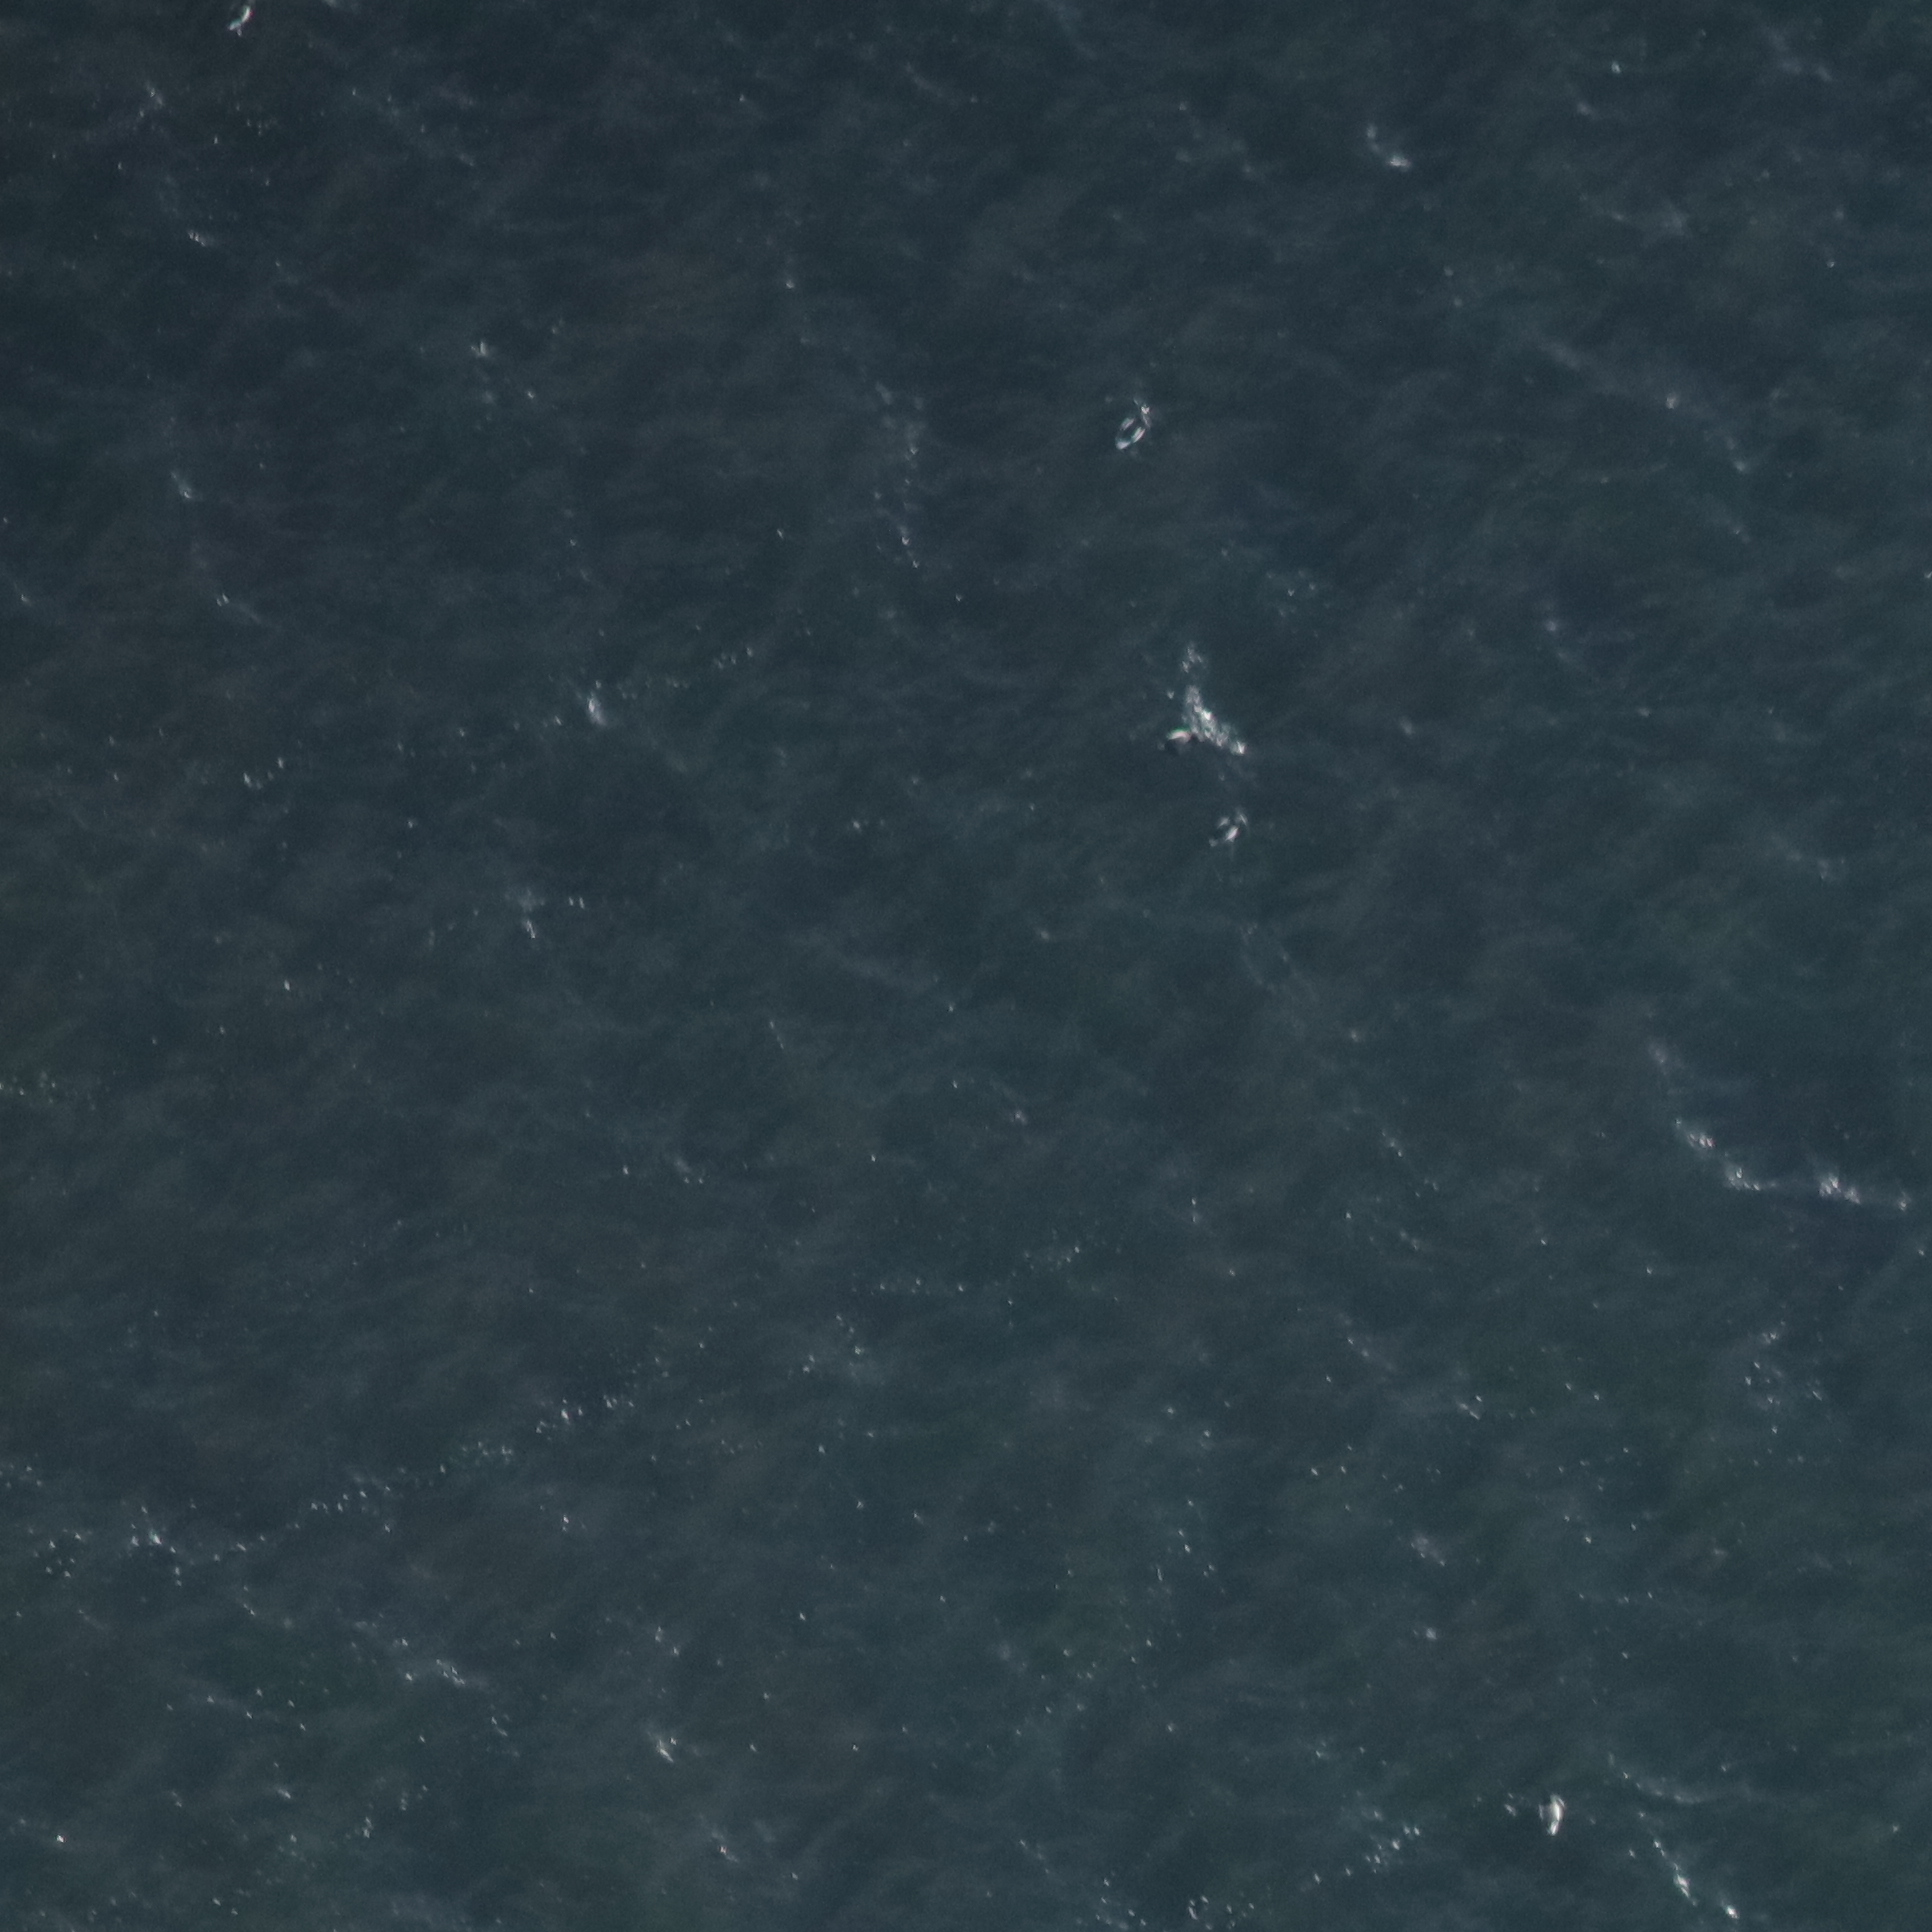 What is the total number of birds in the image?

5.